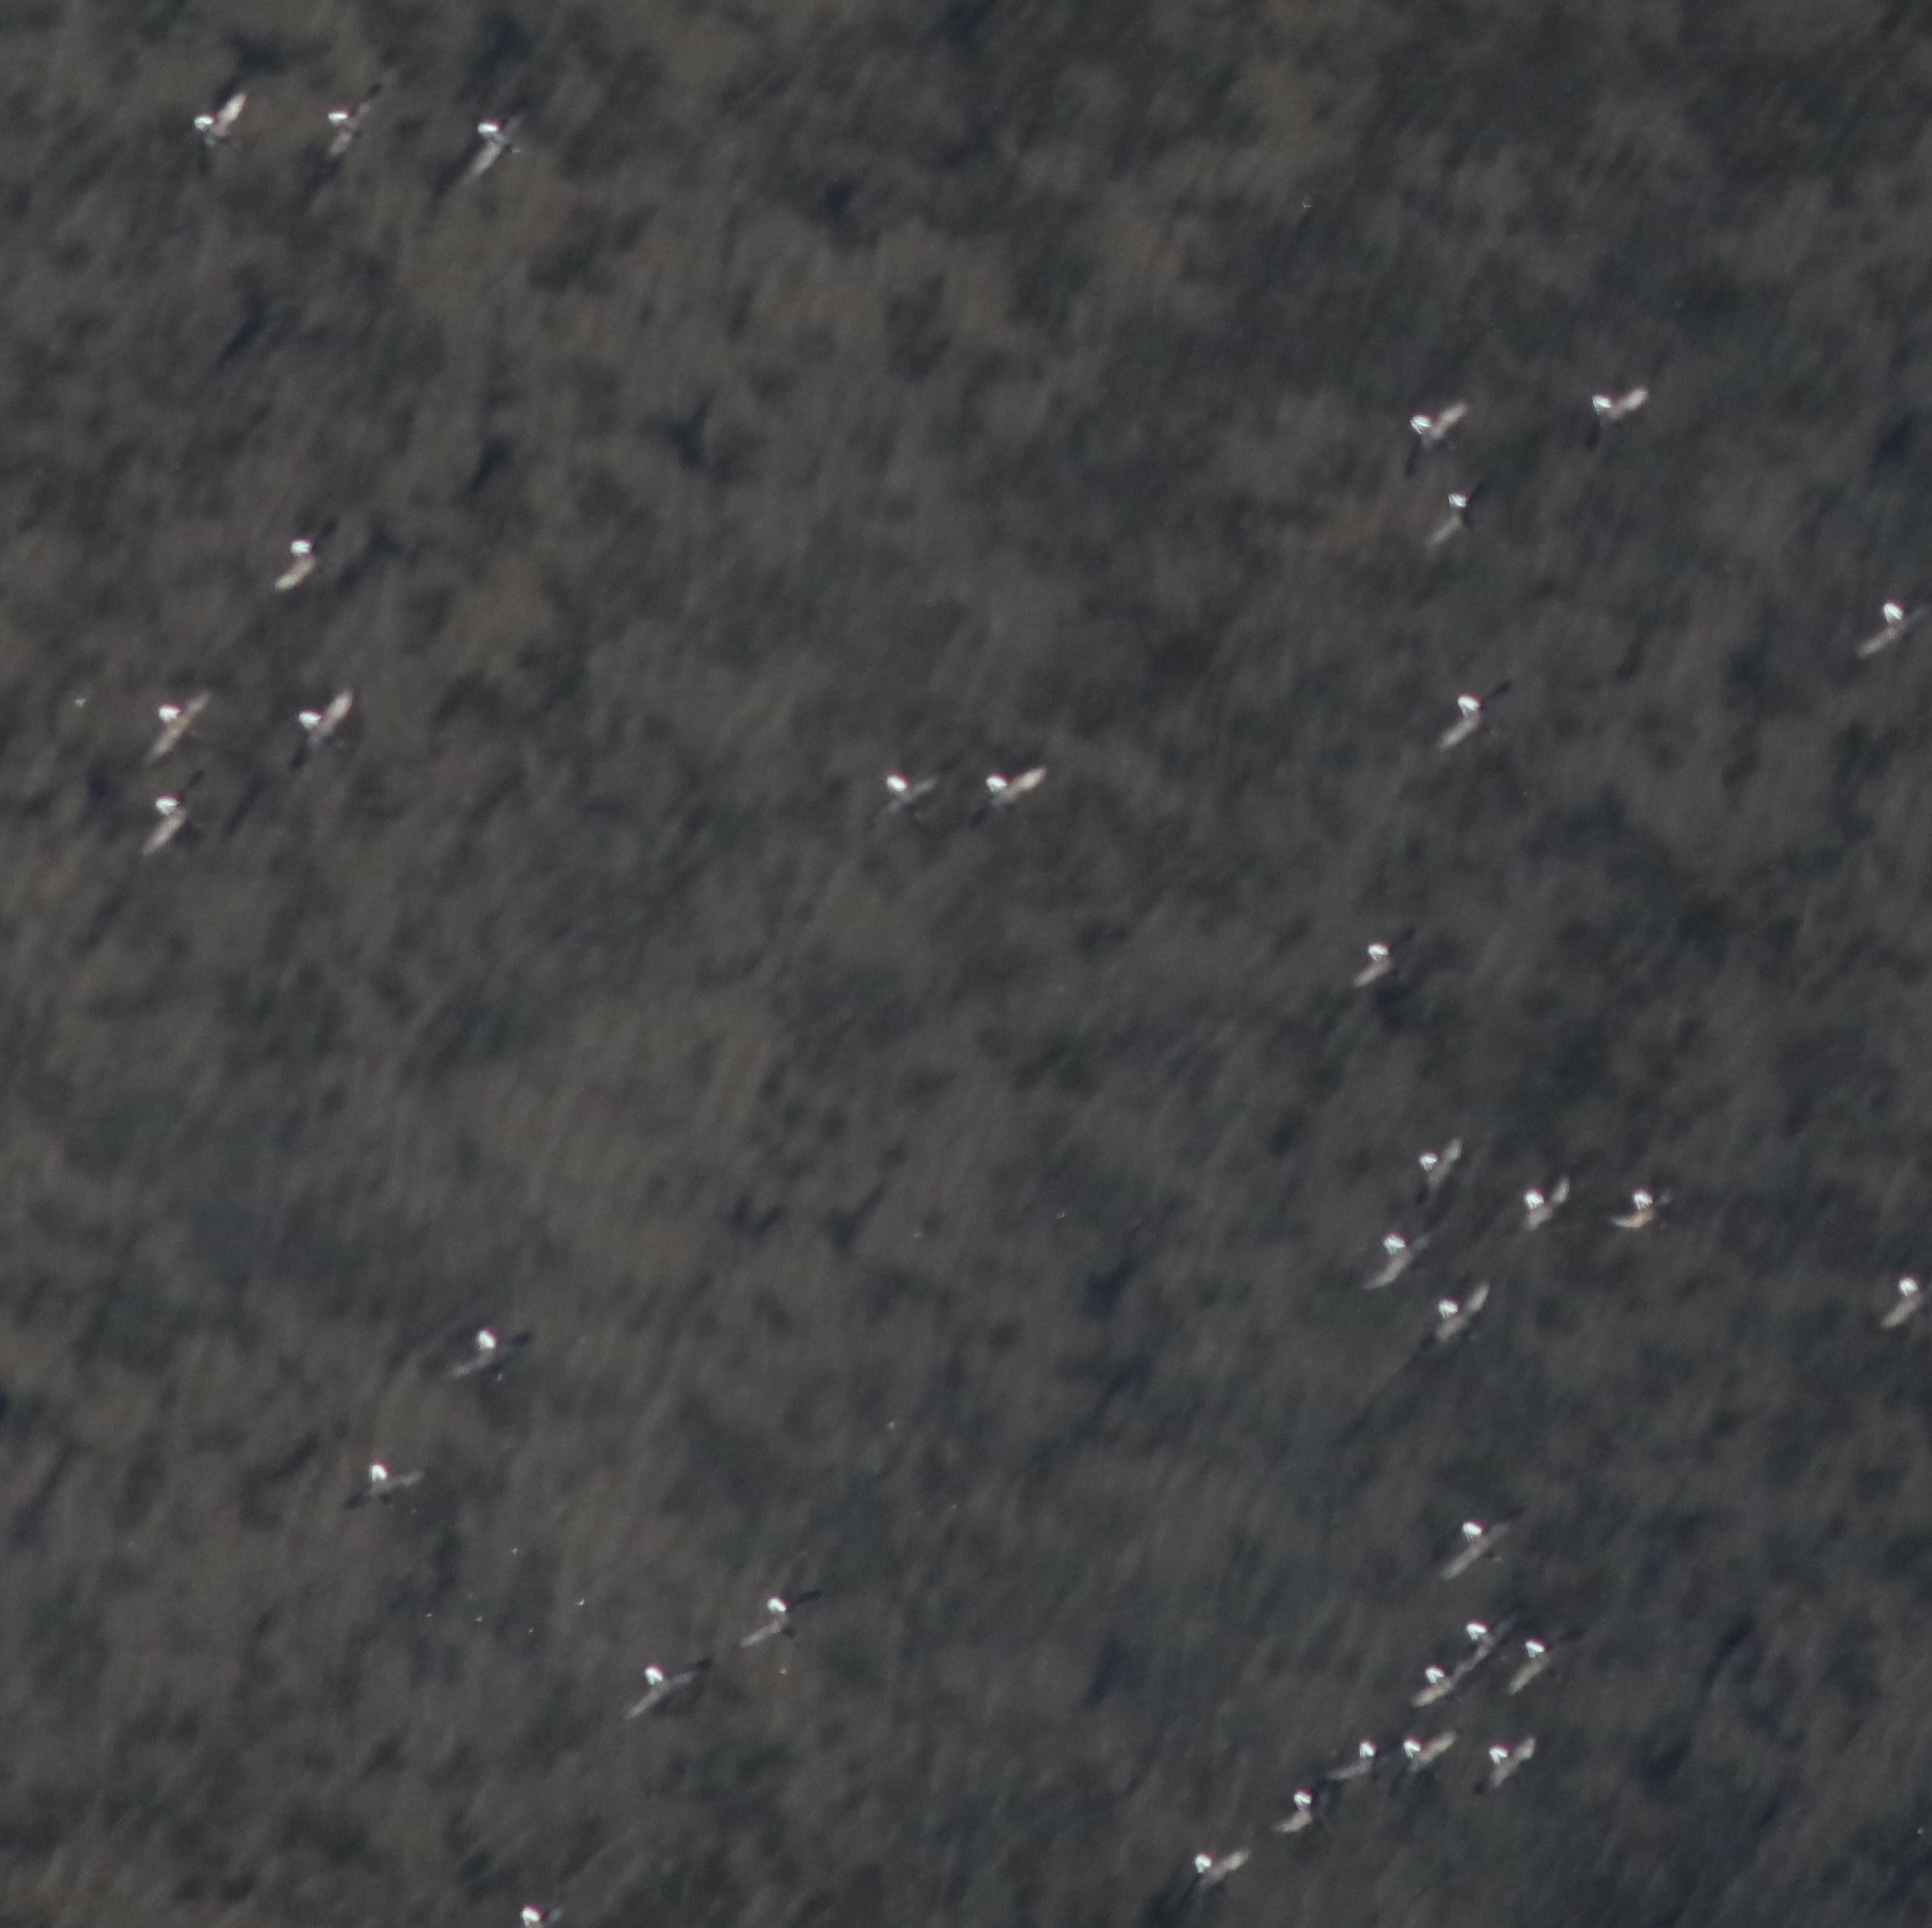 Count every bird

34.